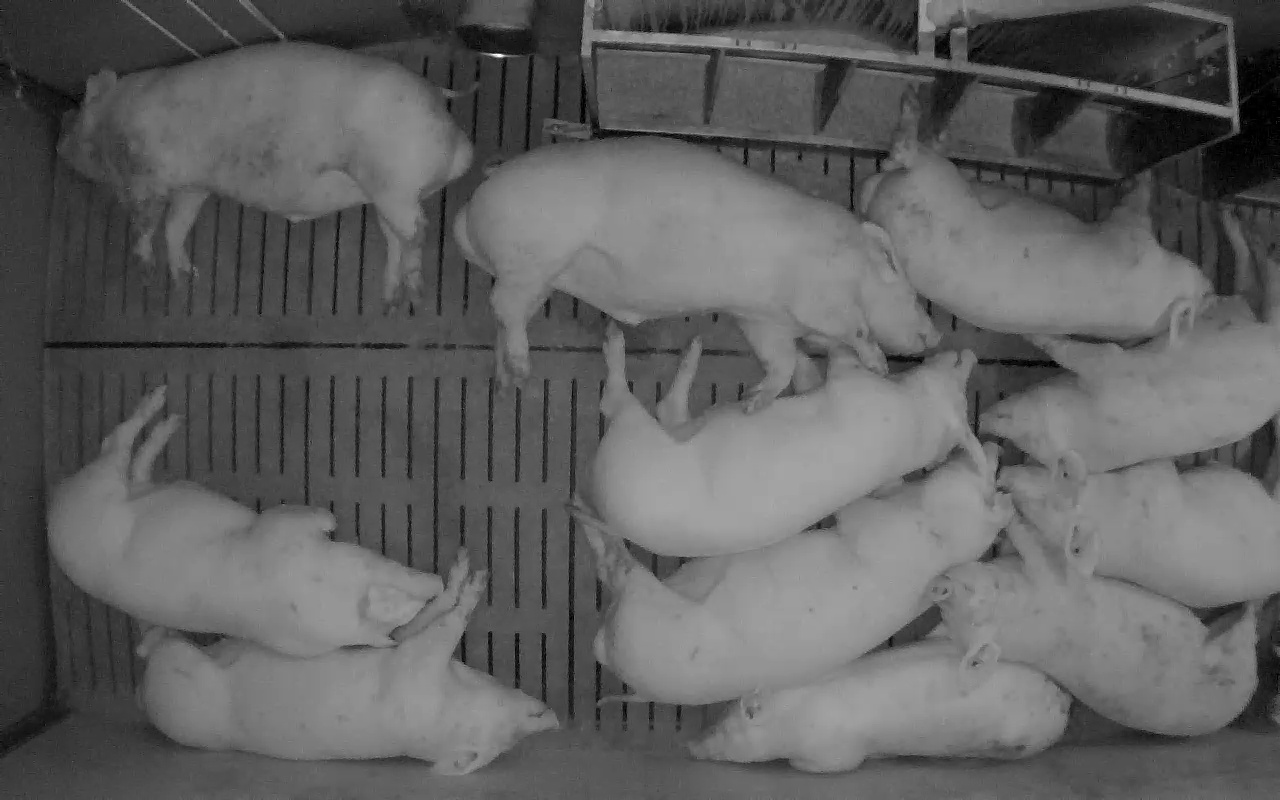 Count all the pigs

11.